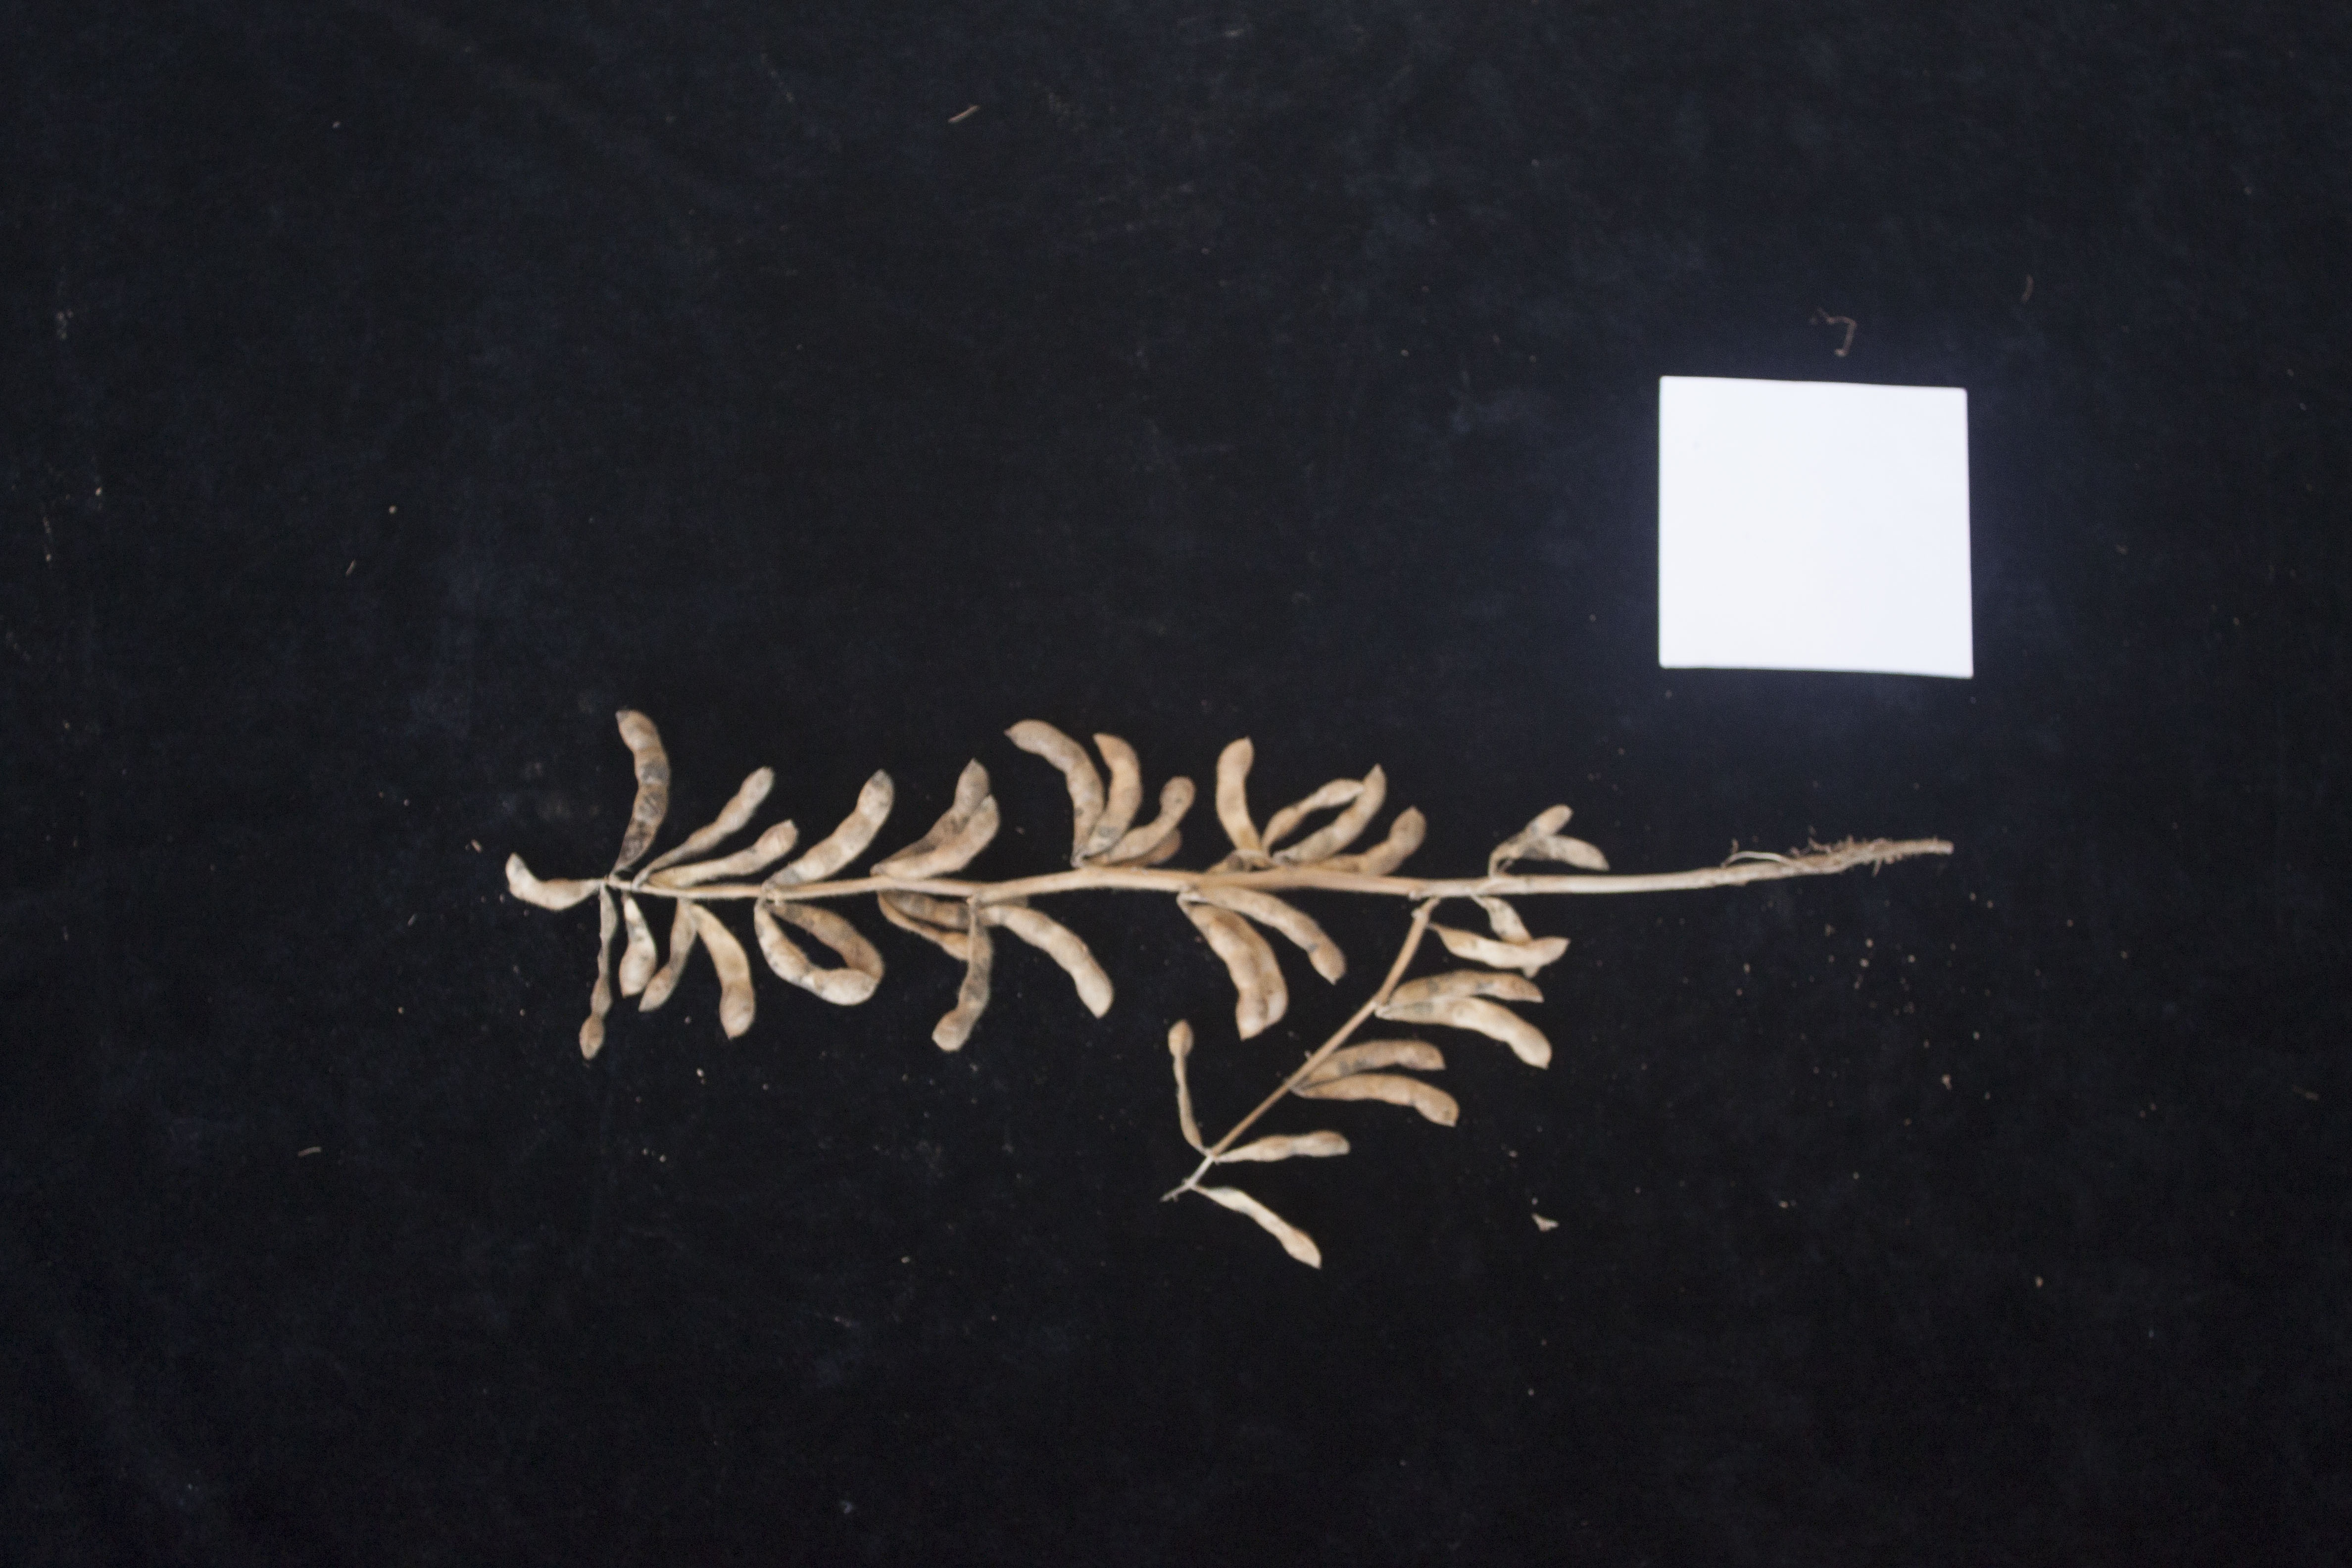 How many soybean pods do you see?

38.